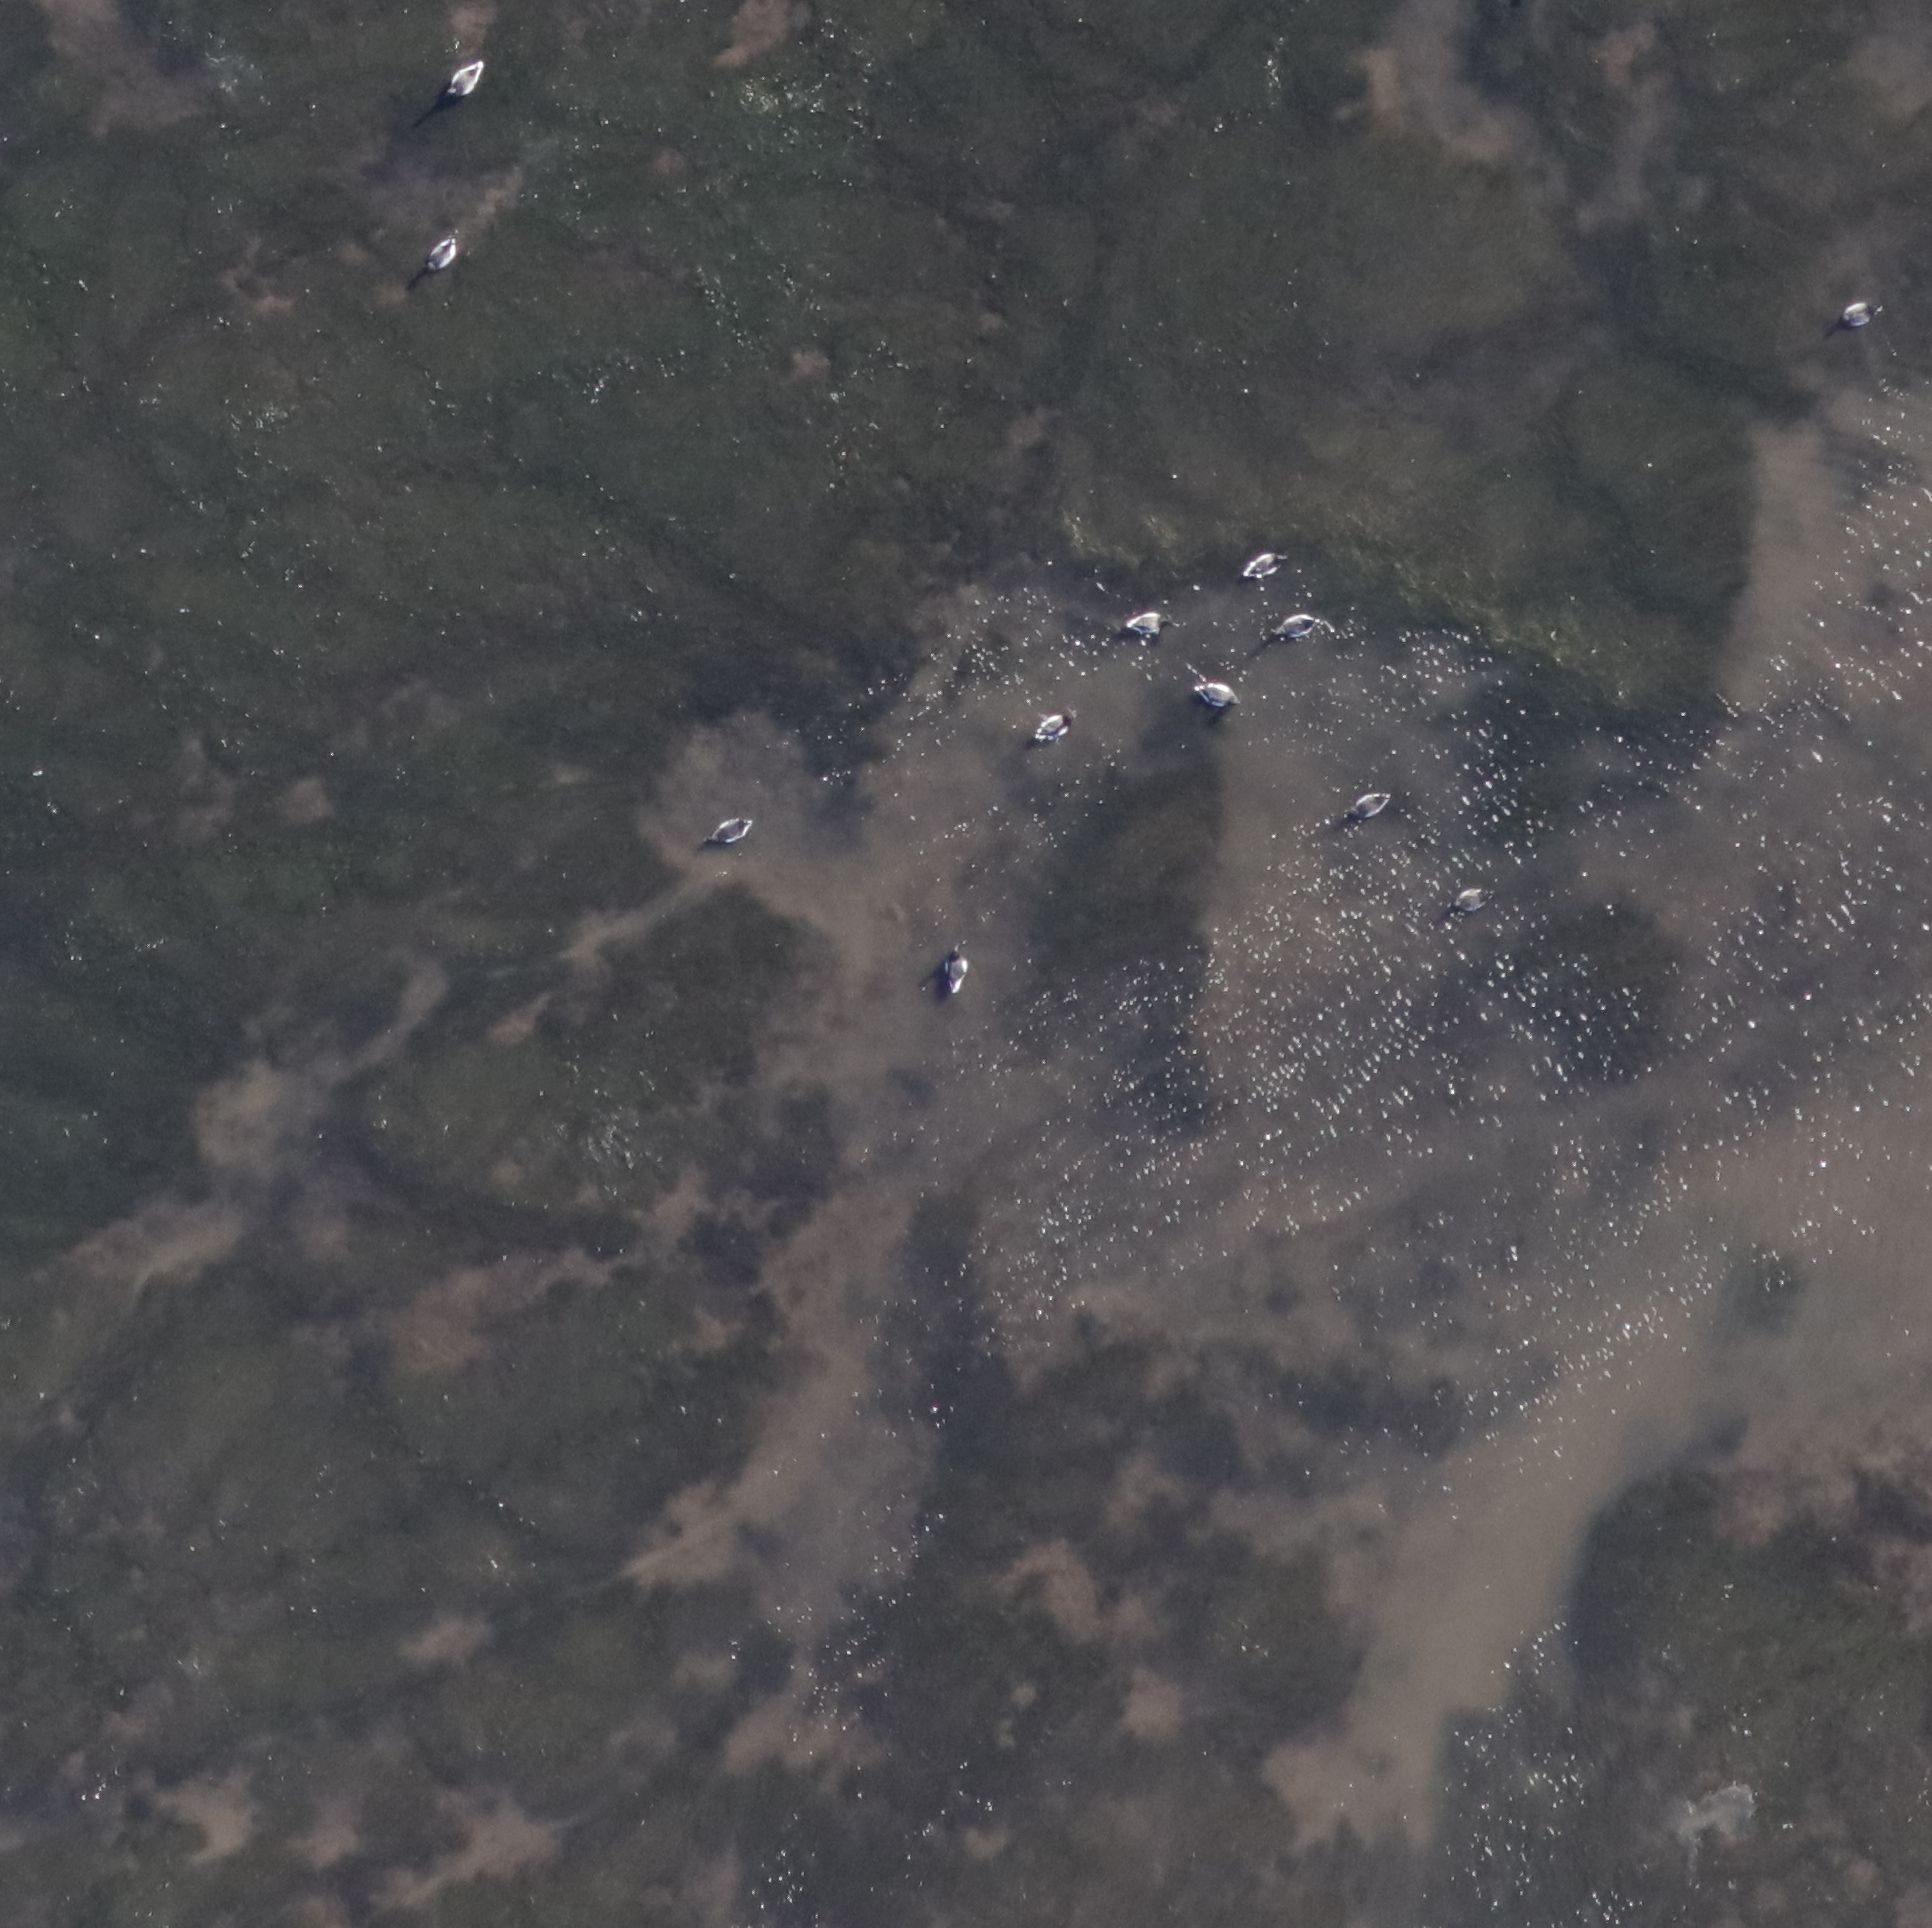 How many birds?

12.